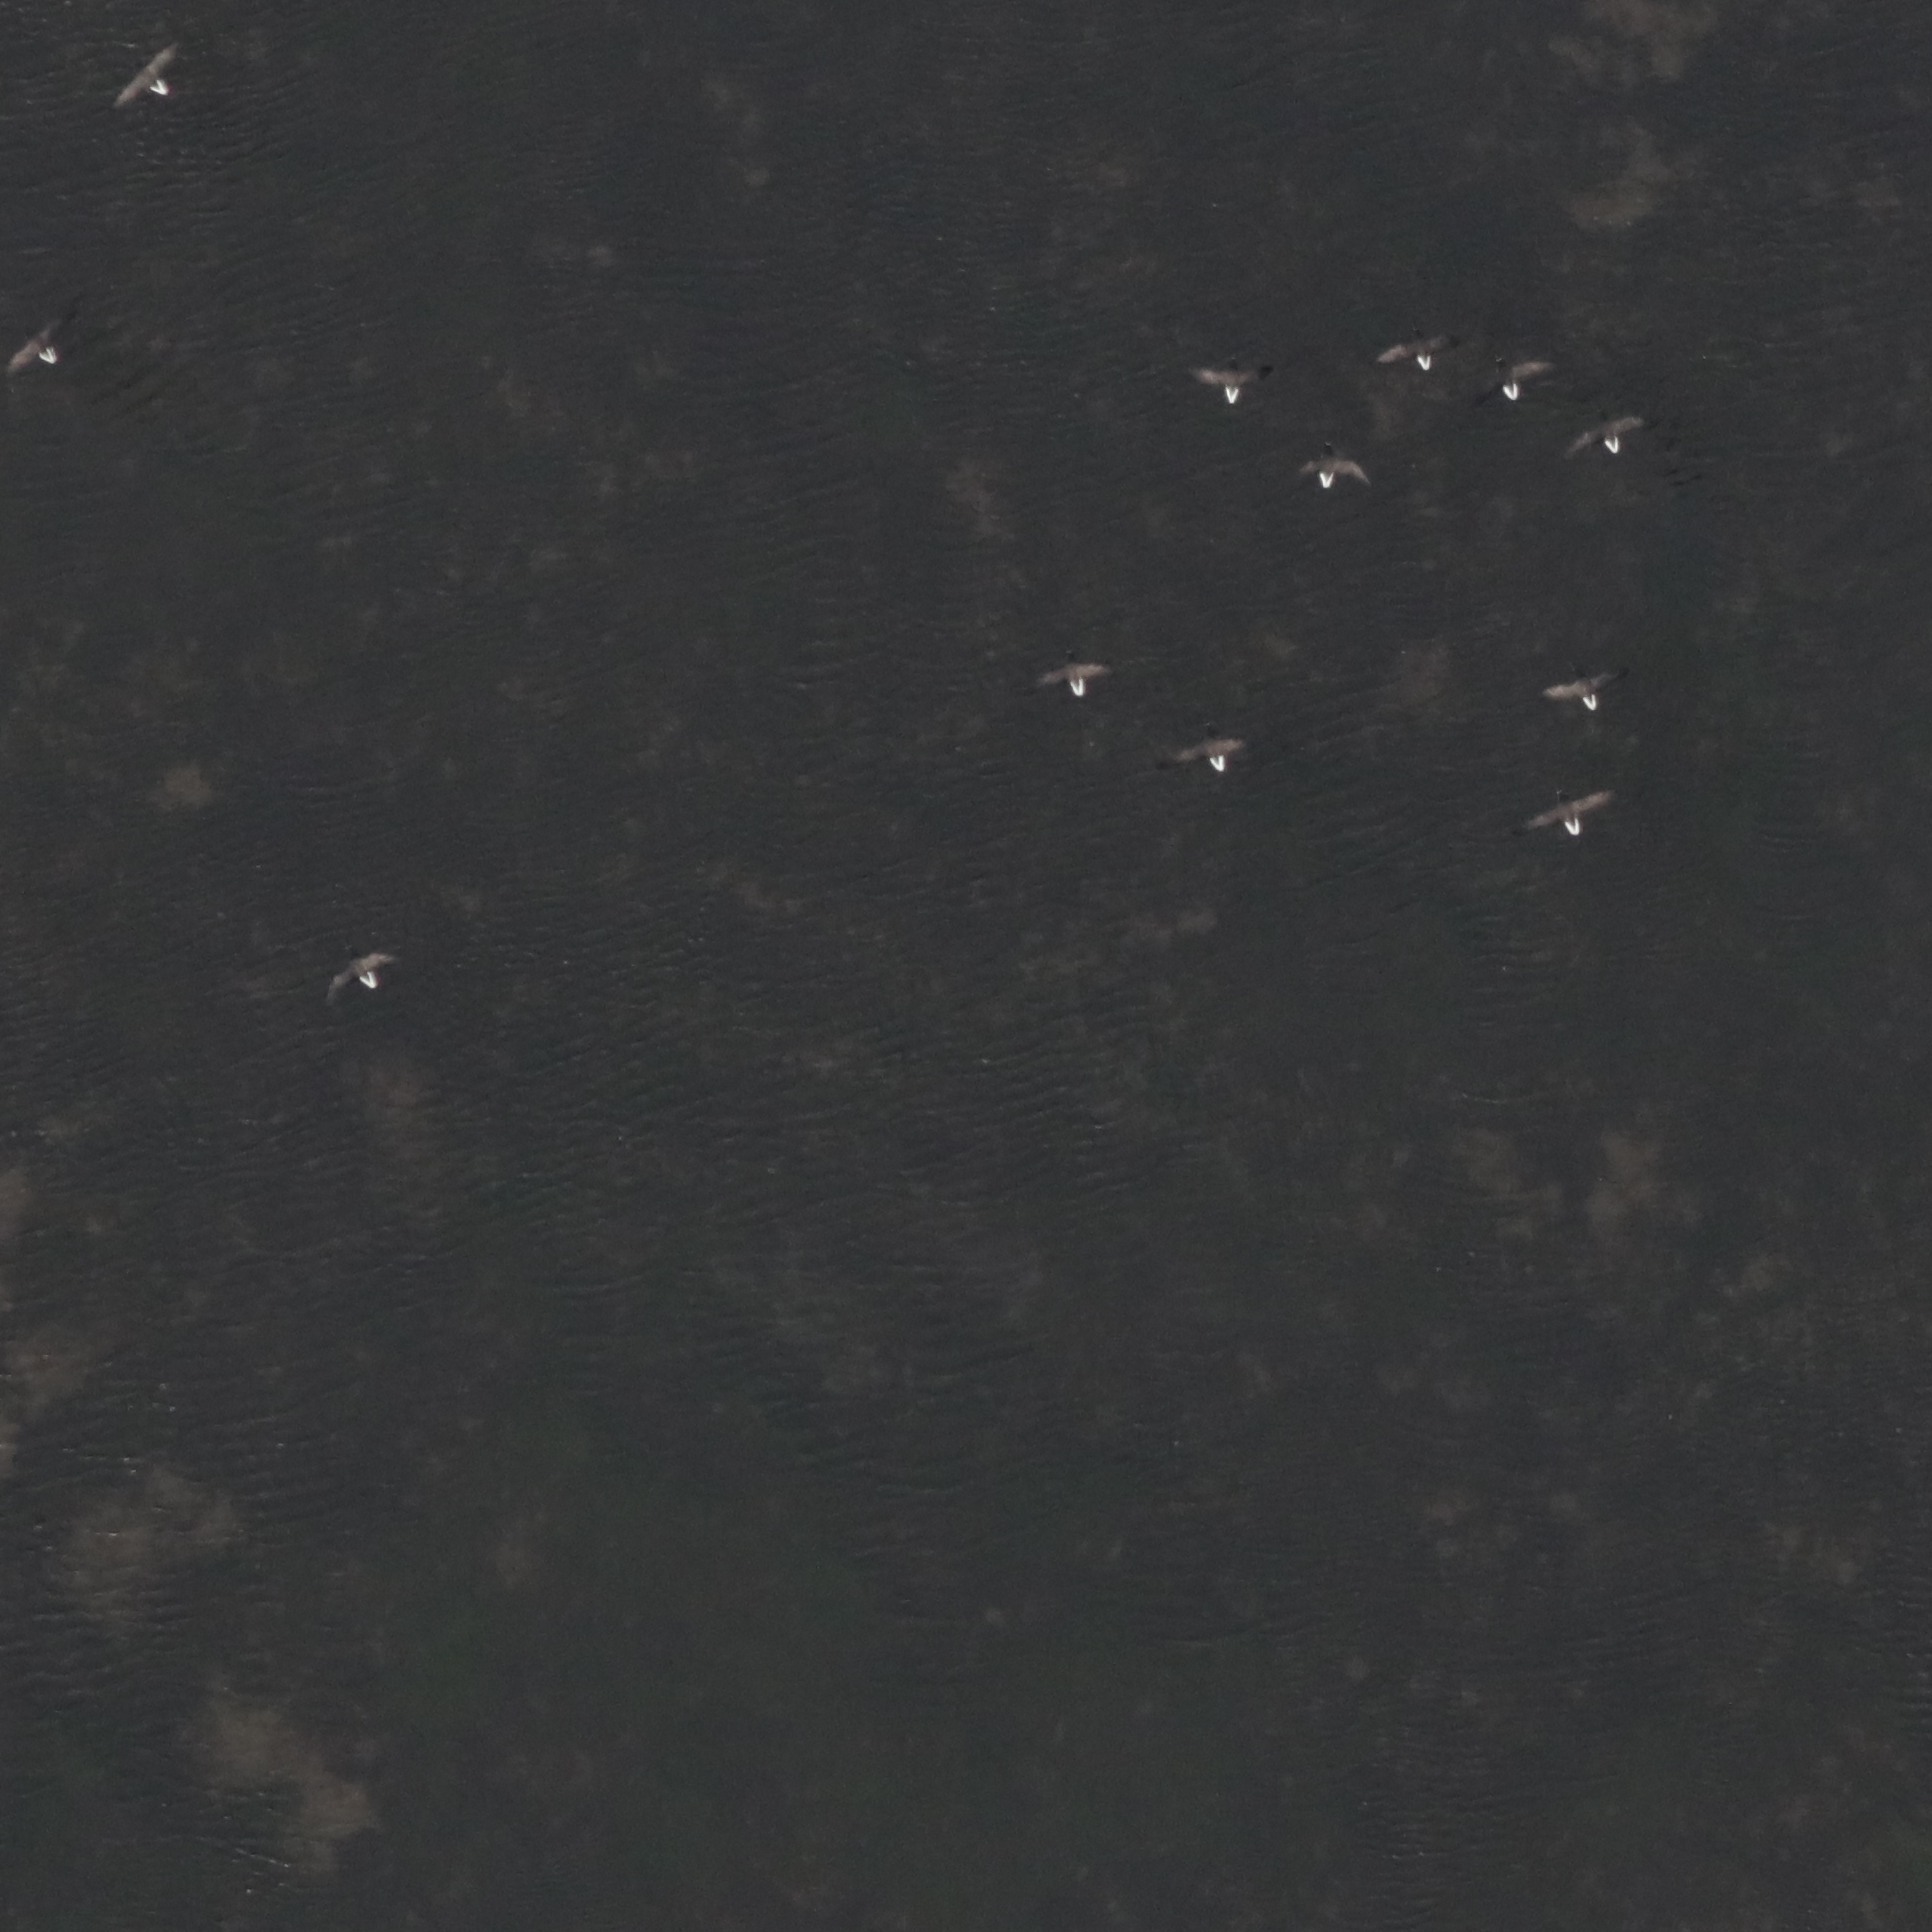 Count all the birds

12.